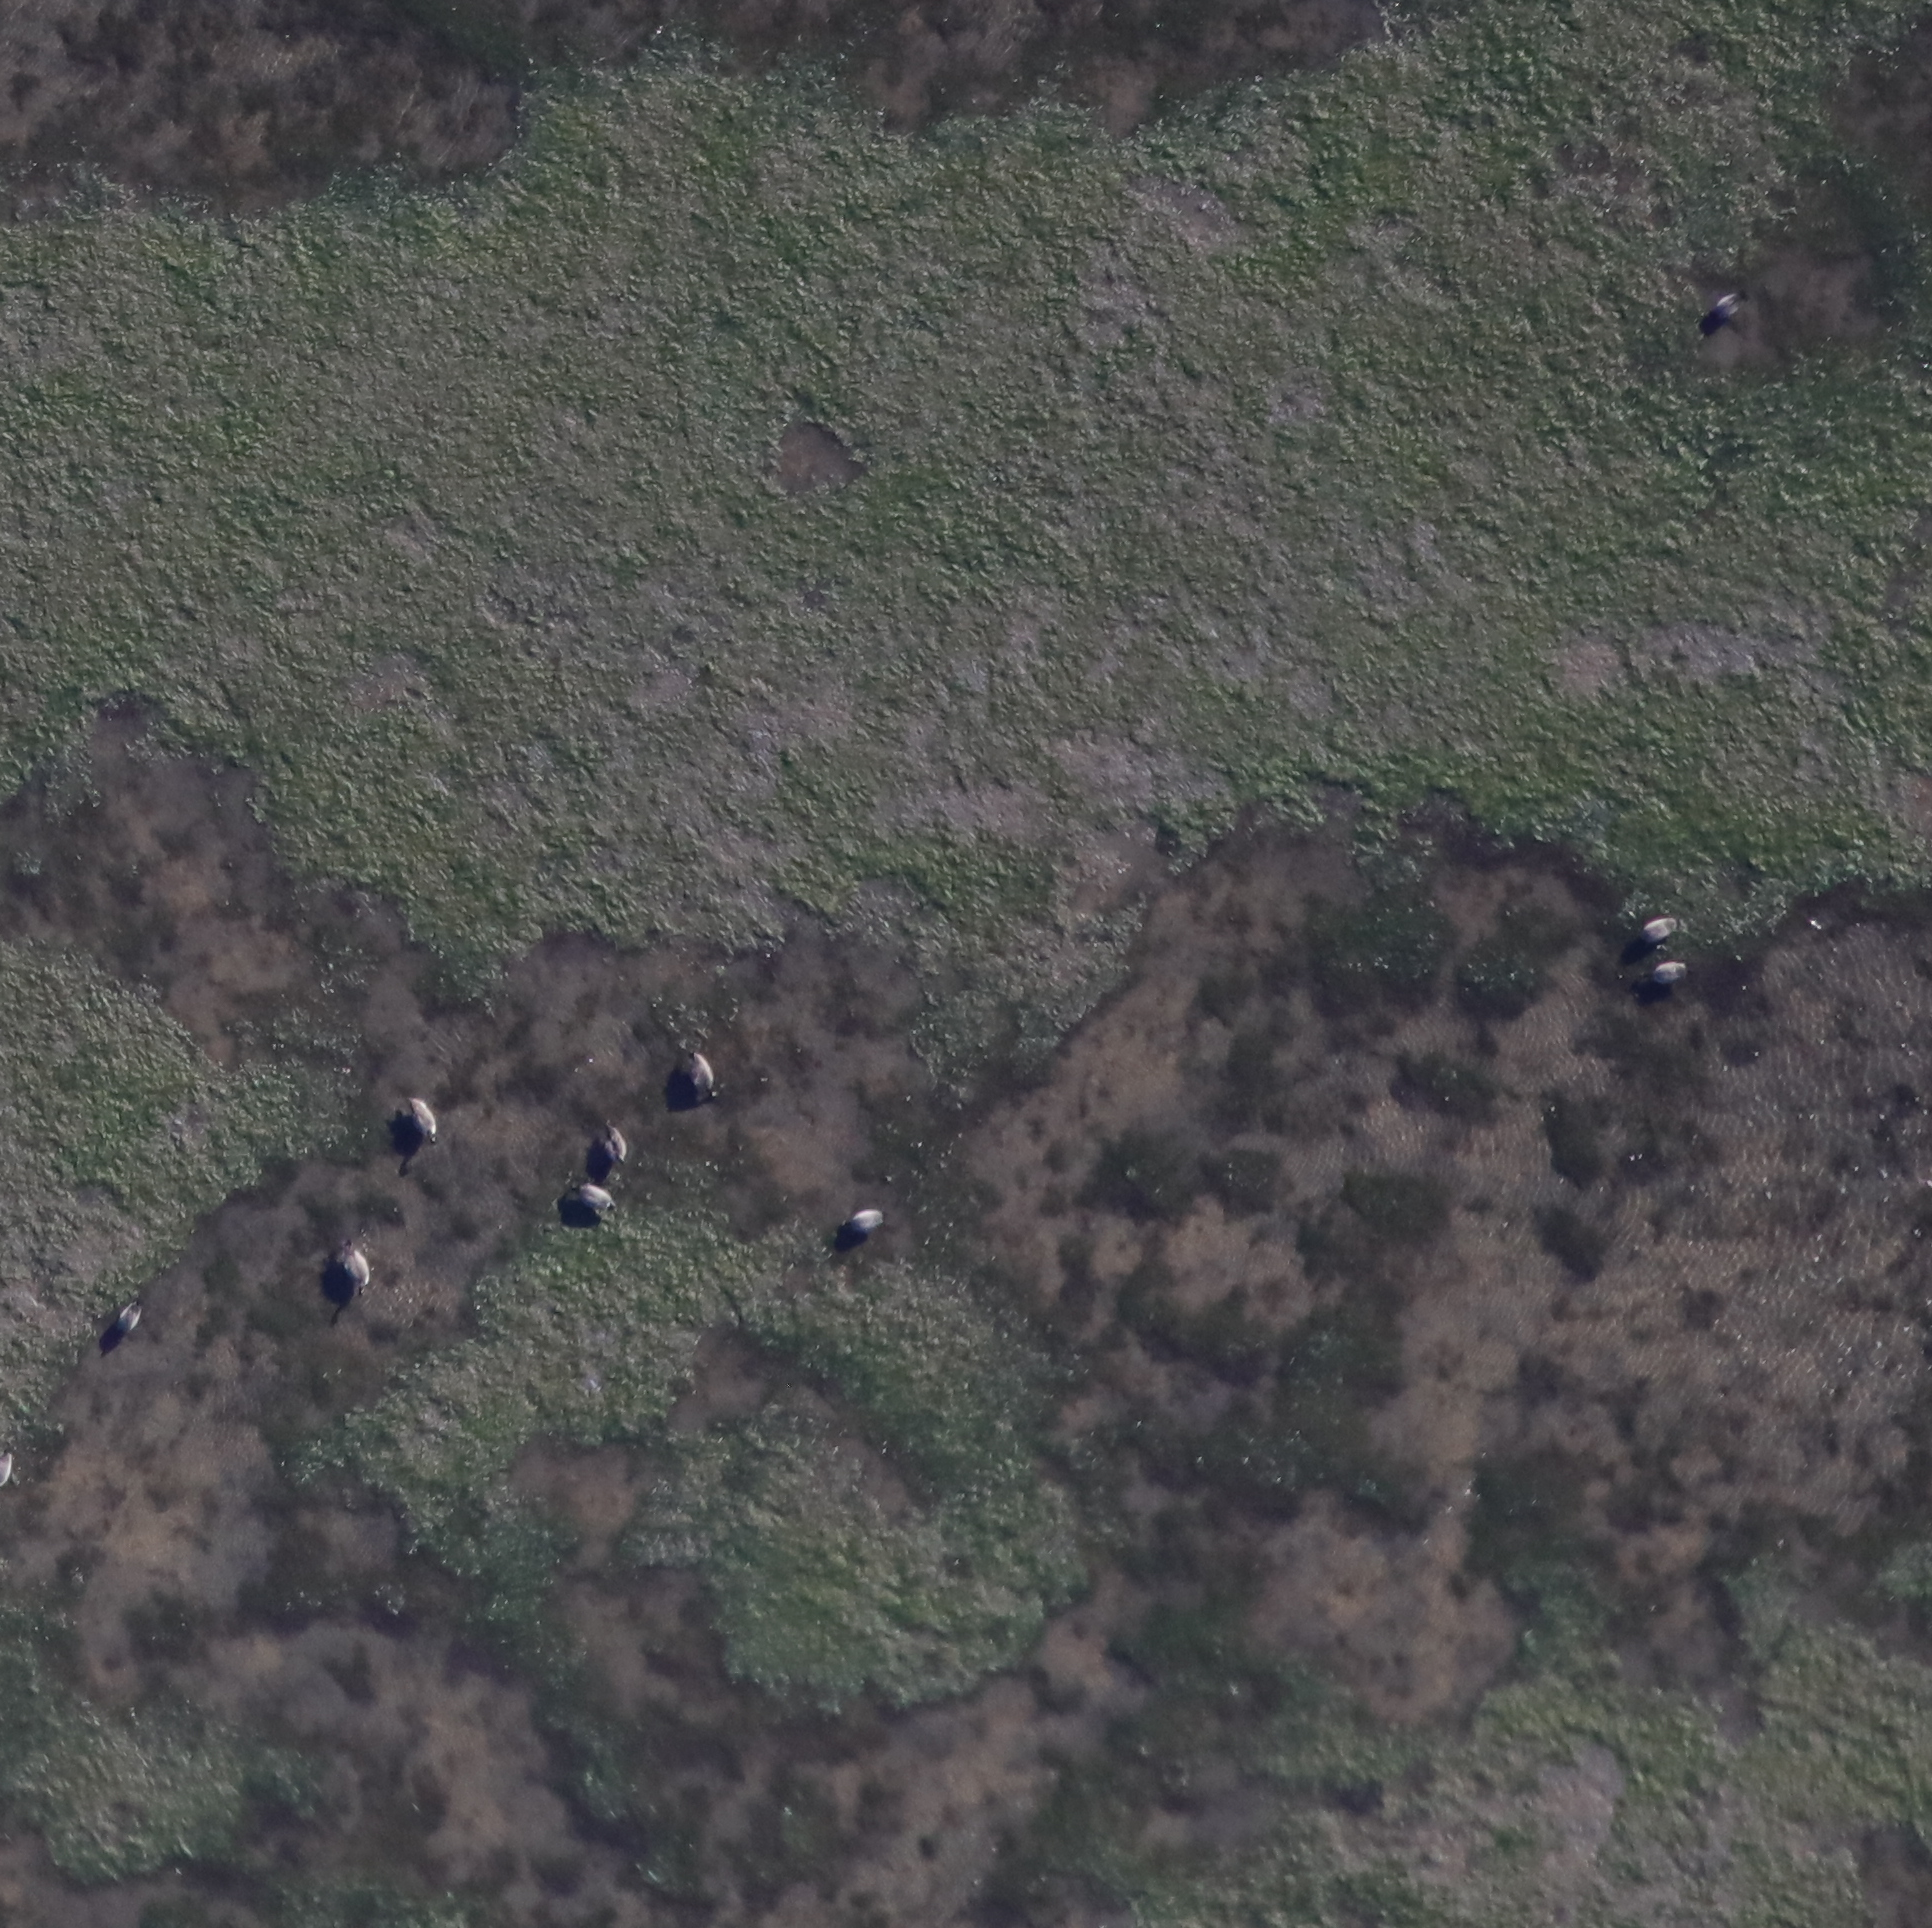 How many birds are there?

11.